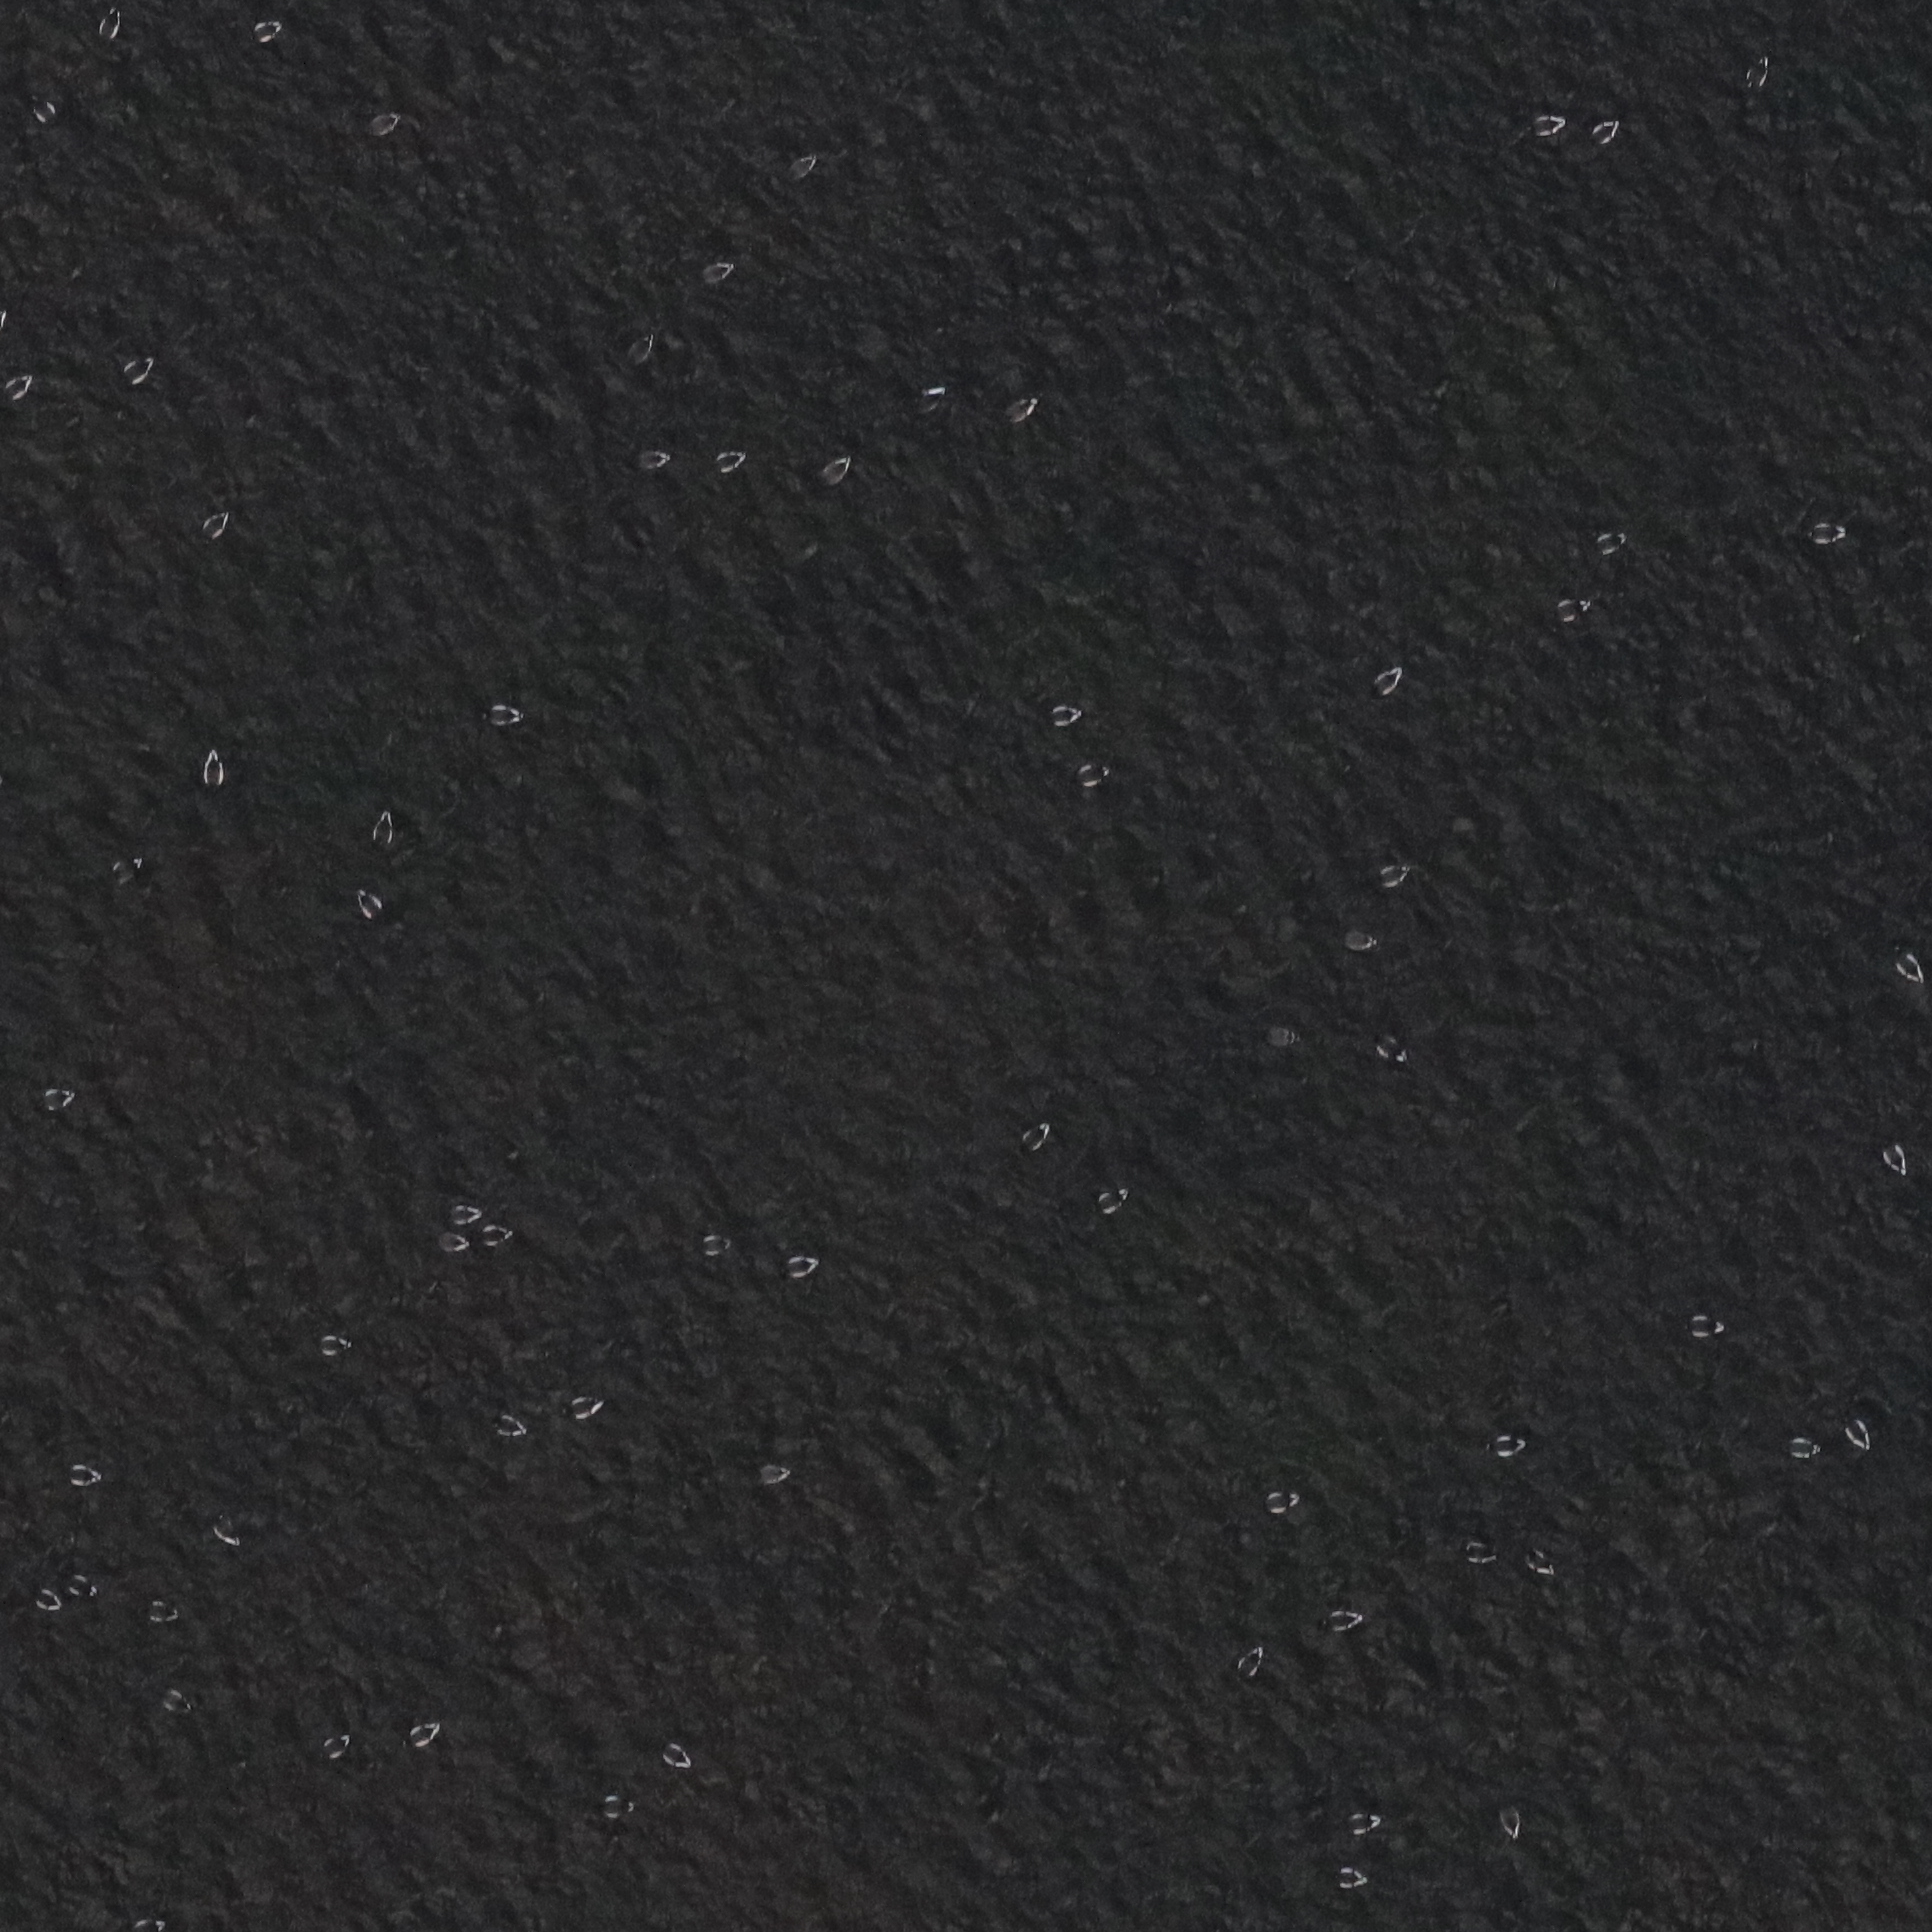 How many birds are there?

70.